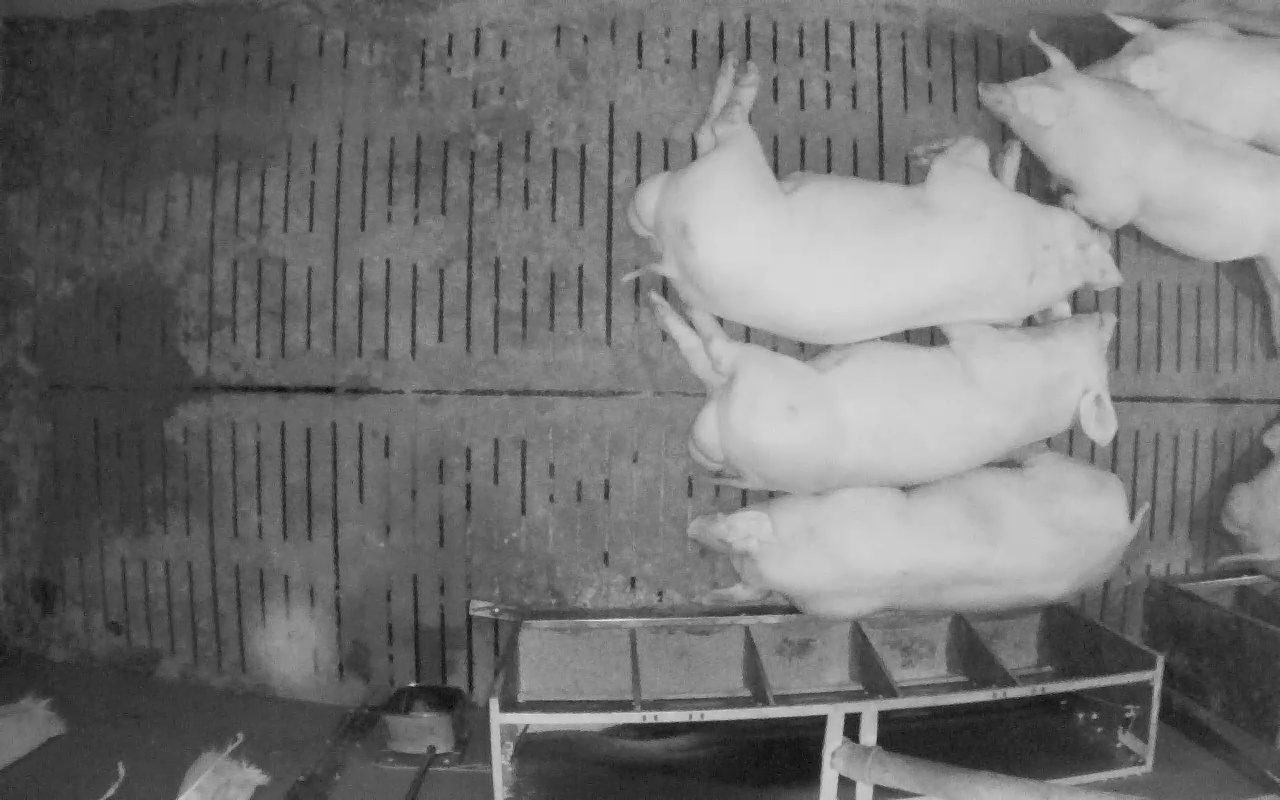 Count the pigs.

6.